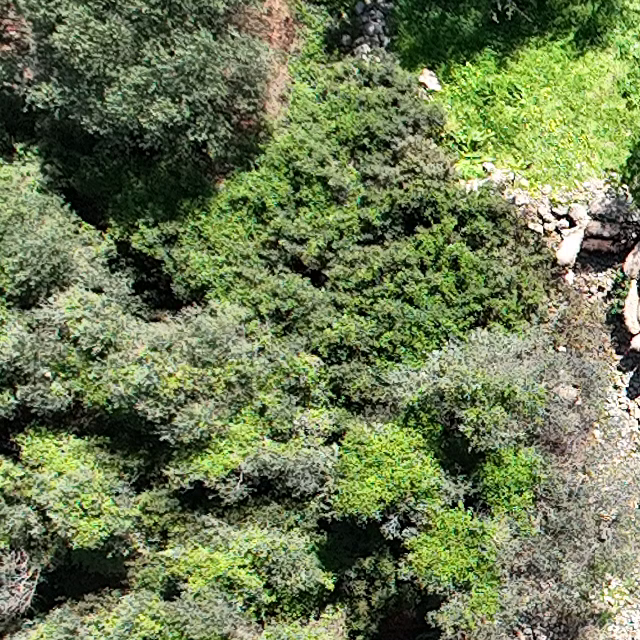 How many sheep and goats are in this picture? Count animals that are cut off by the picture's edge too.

7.